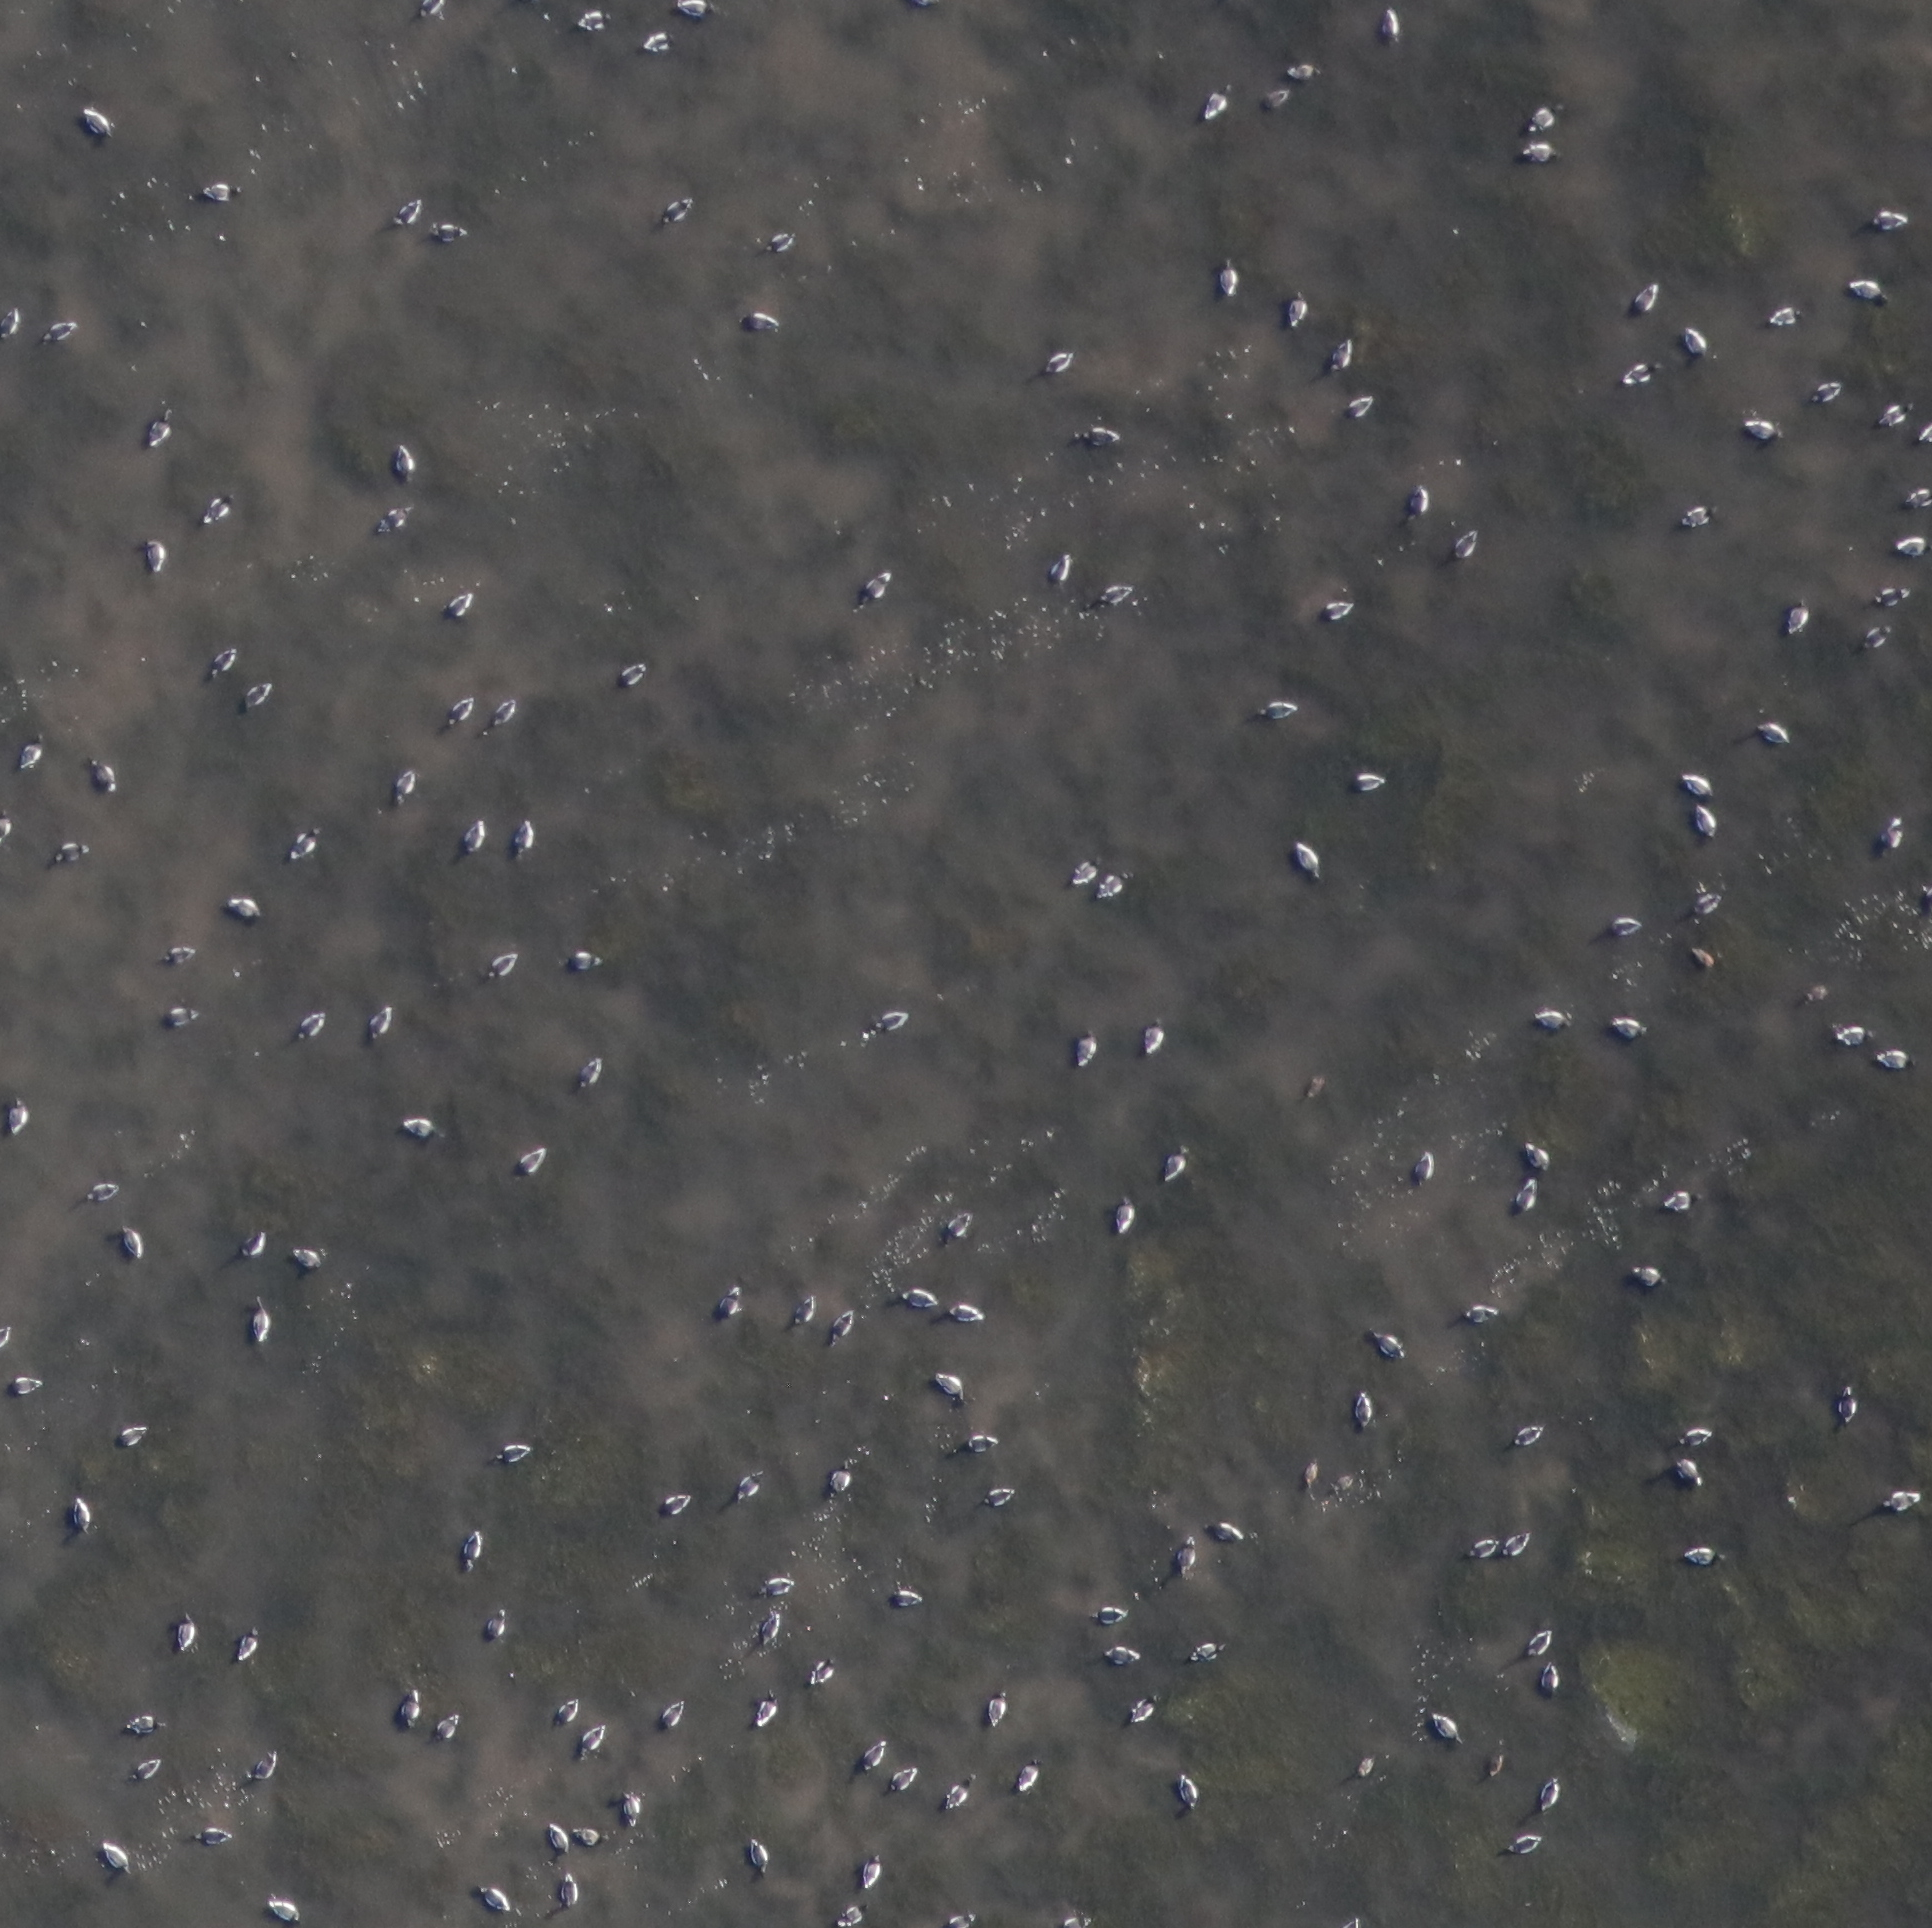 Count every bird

187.